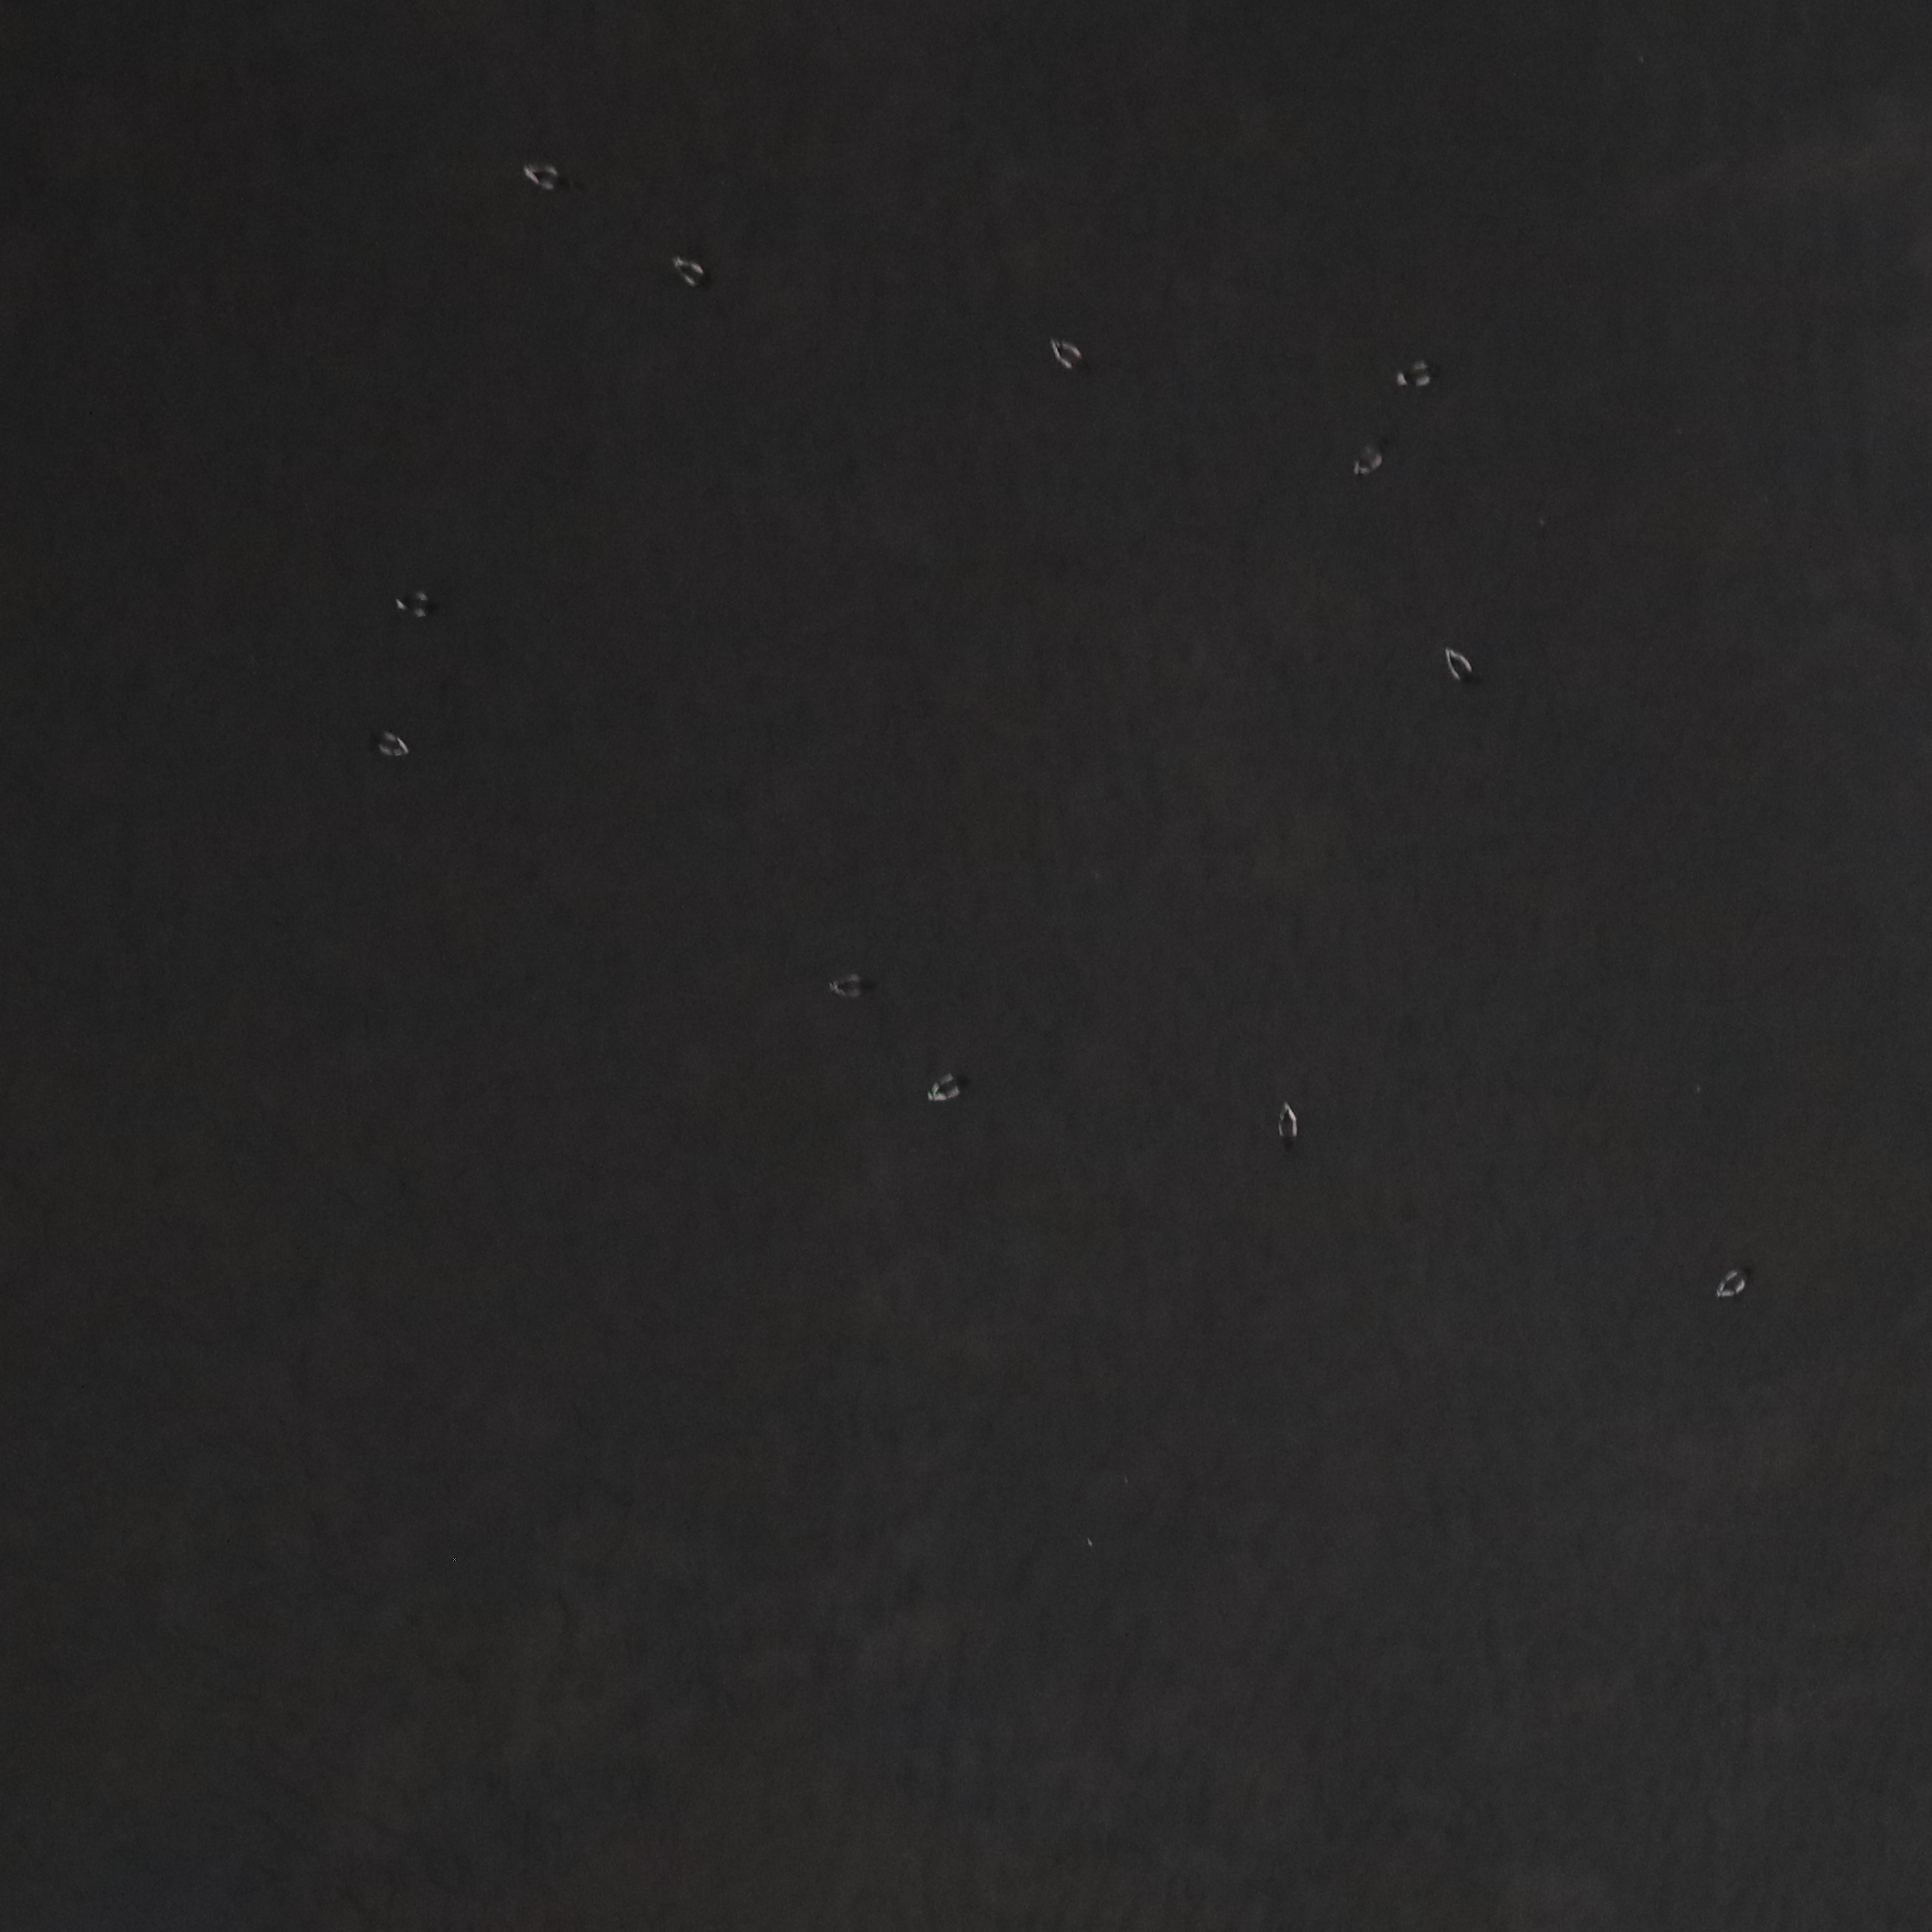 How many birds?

12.